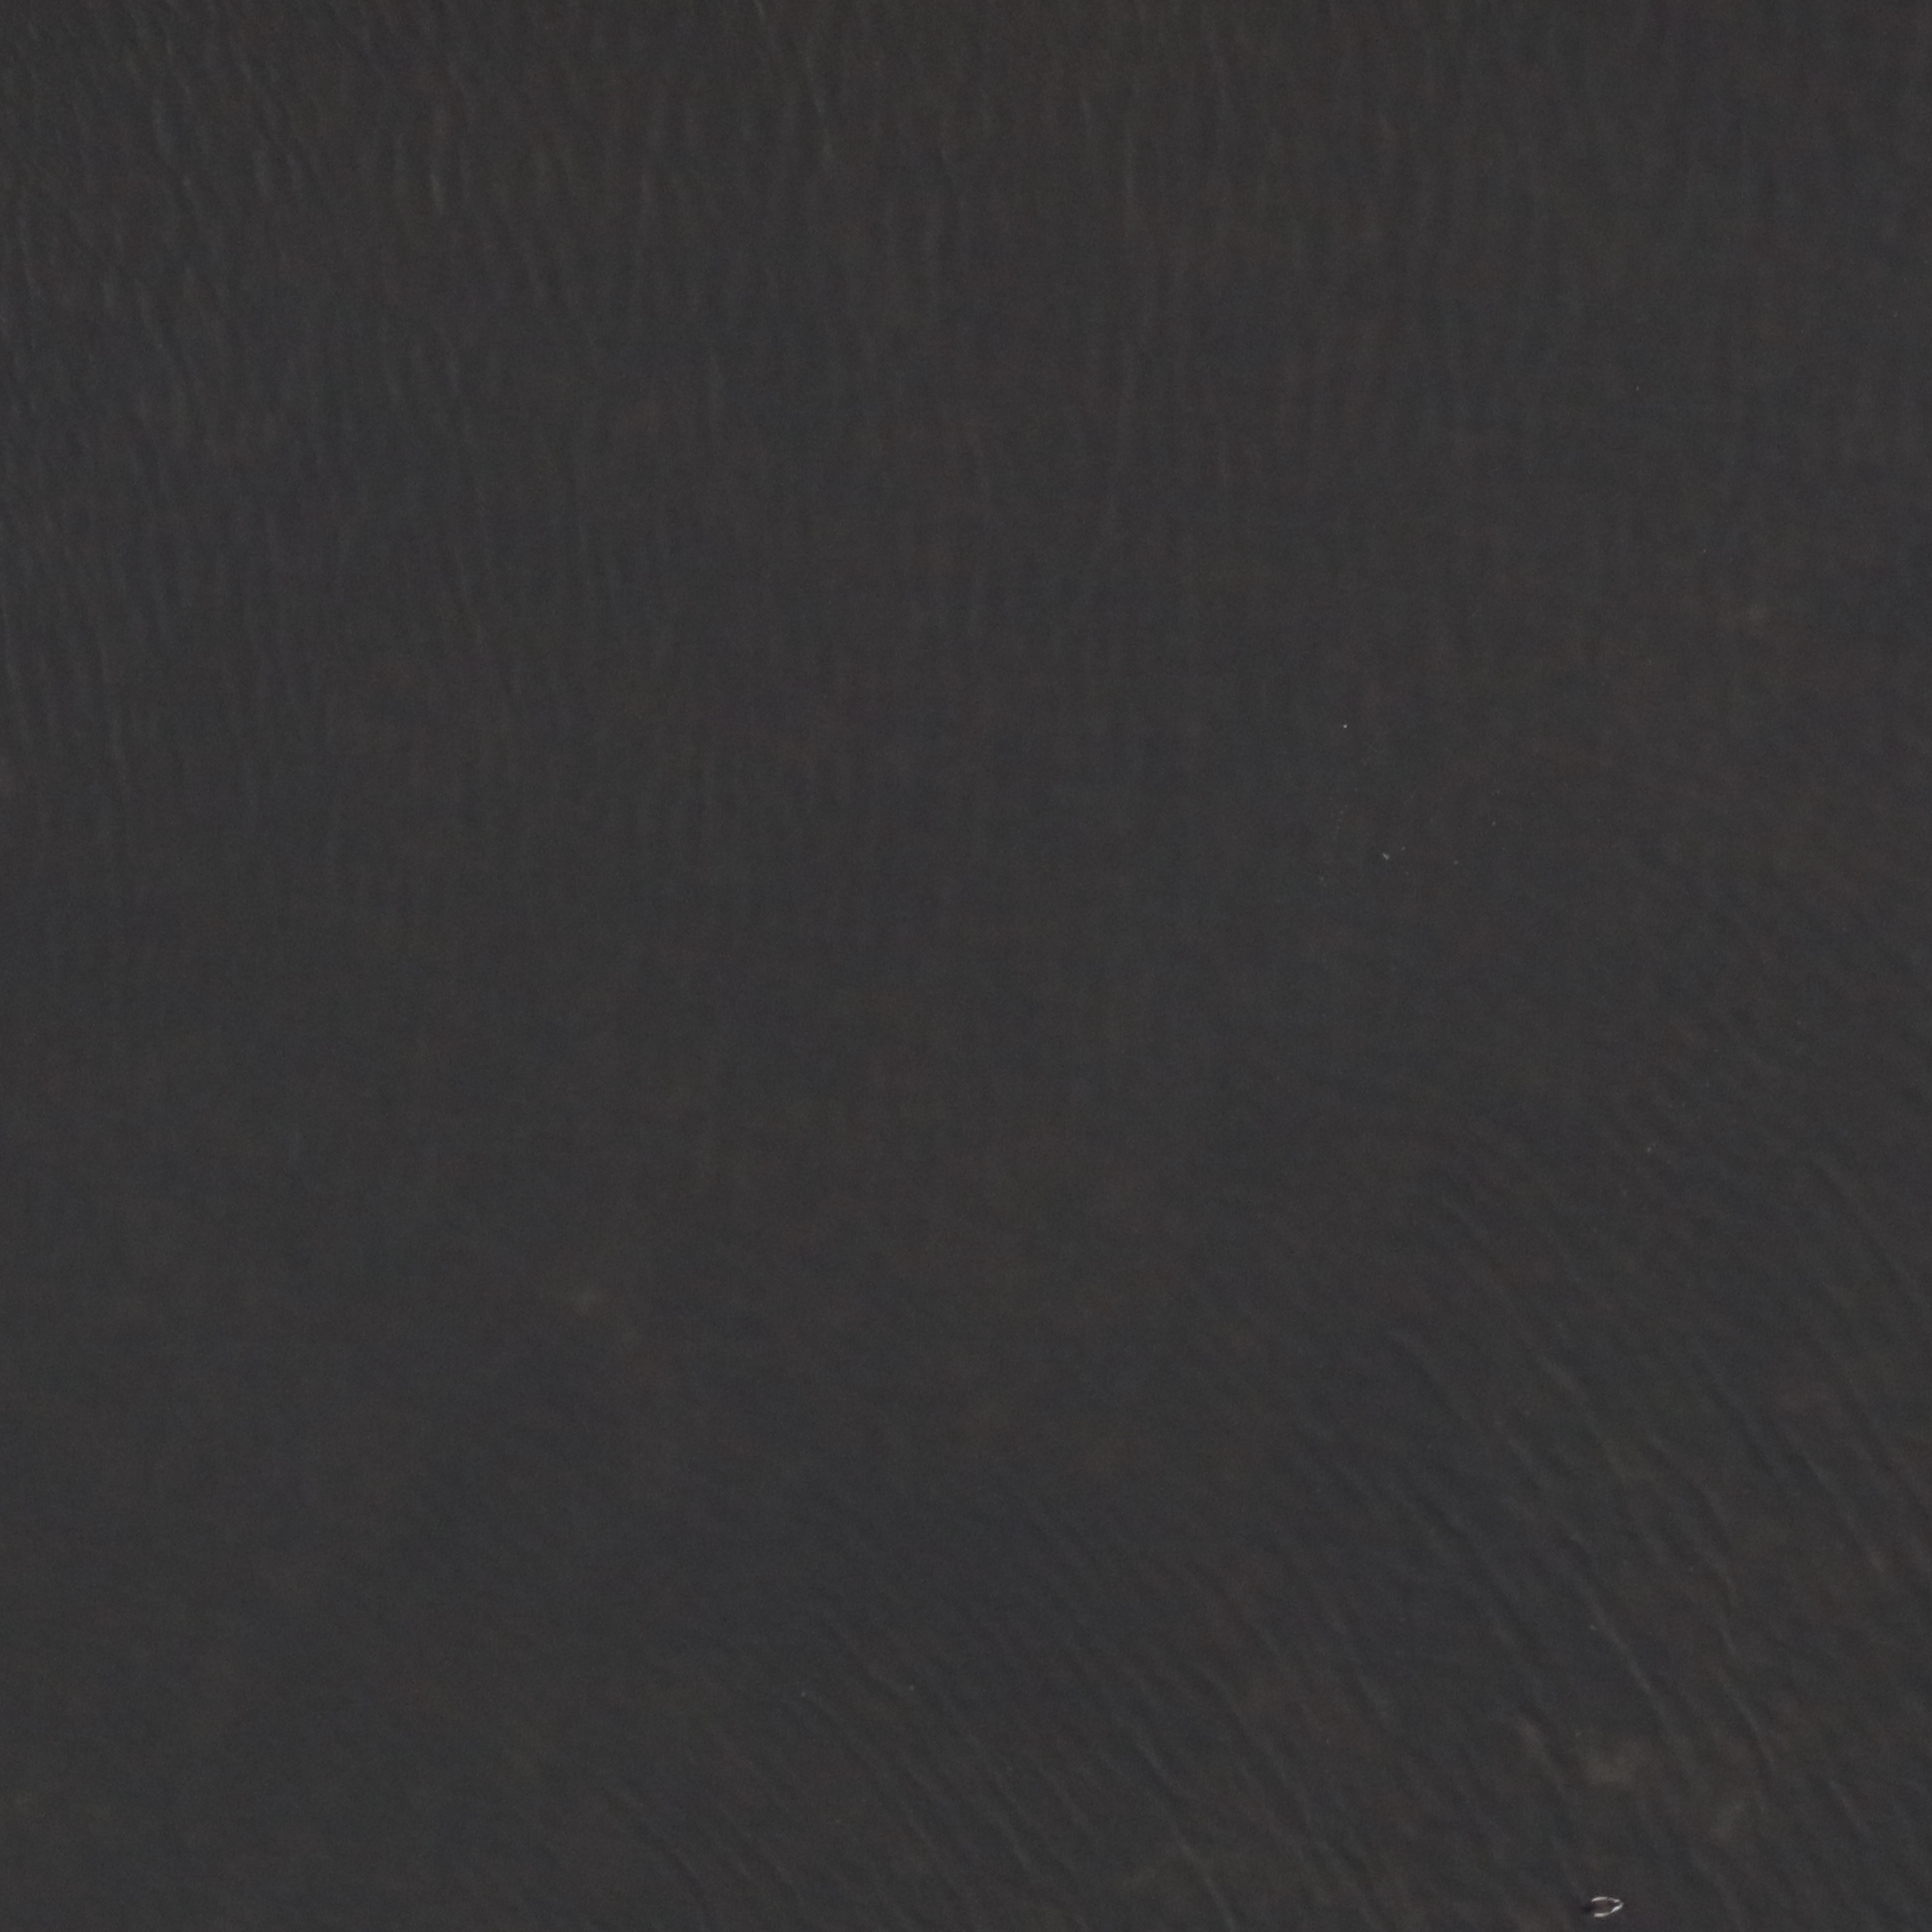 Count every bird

1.